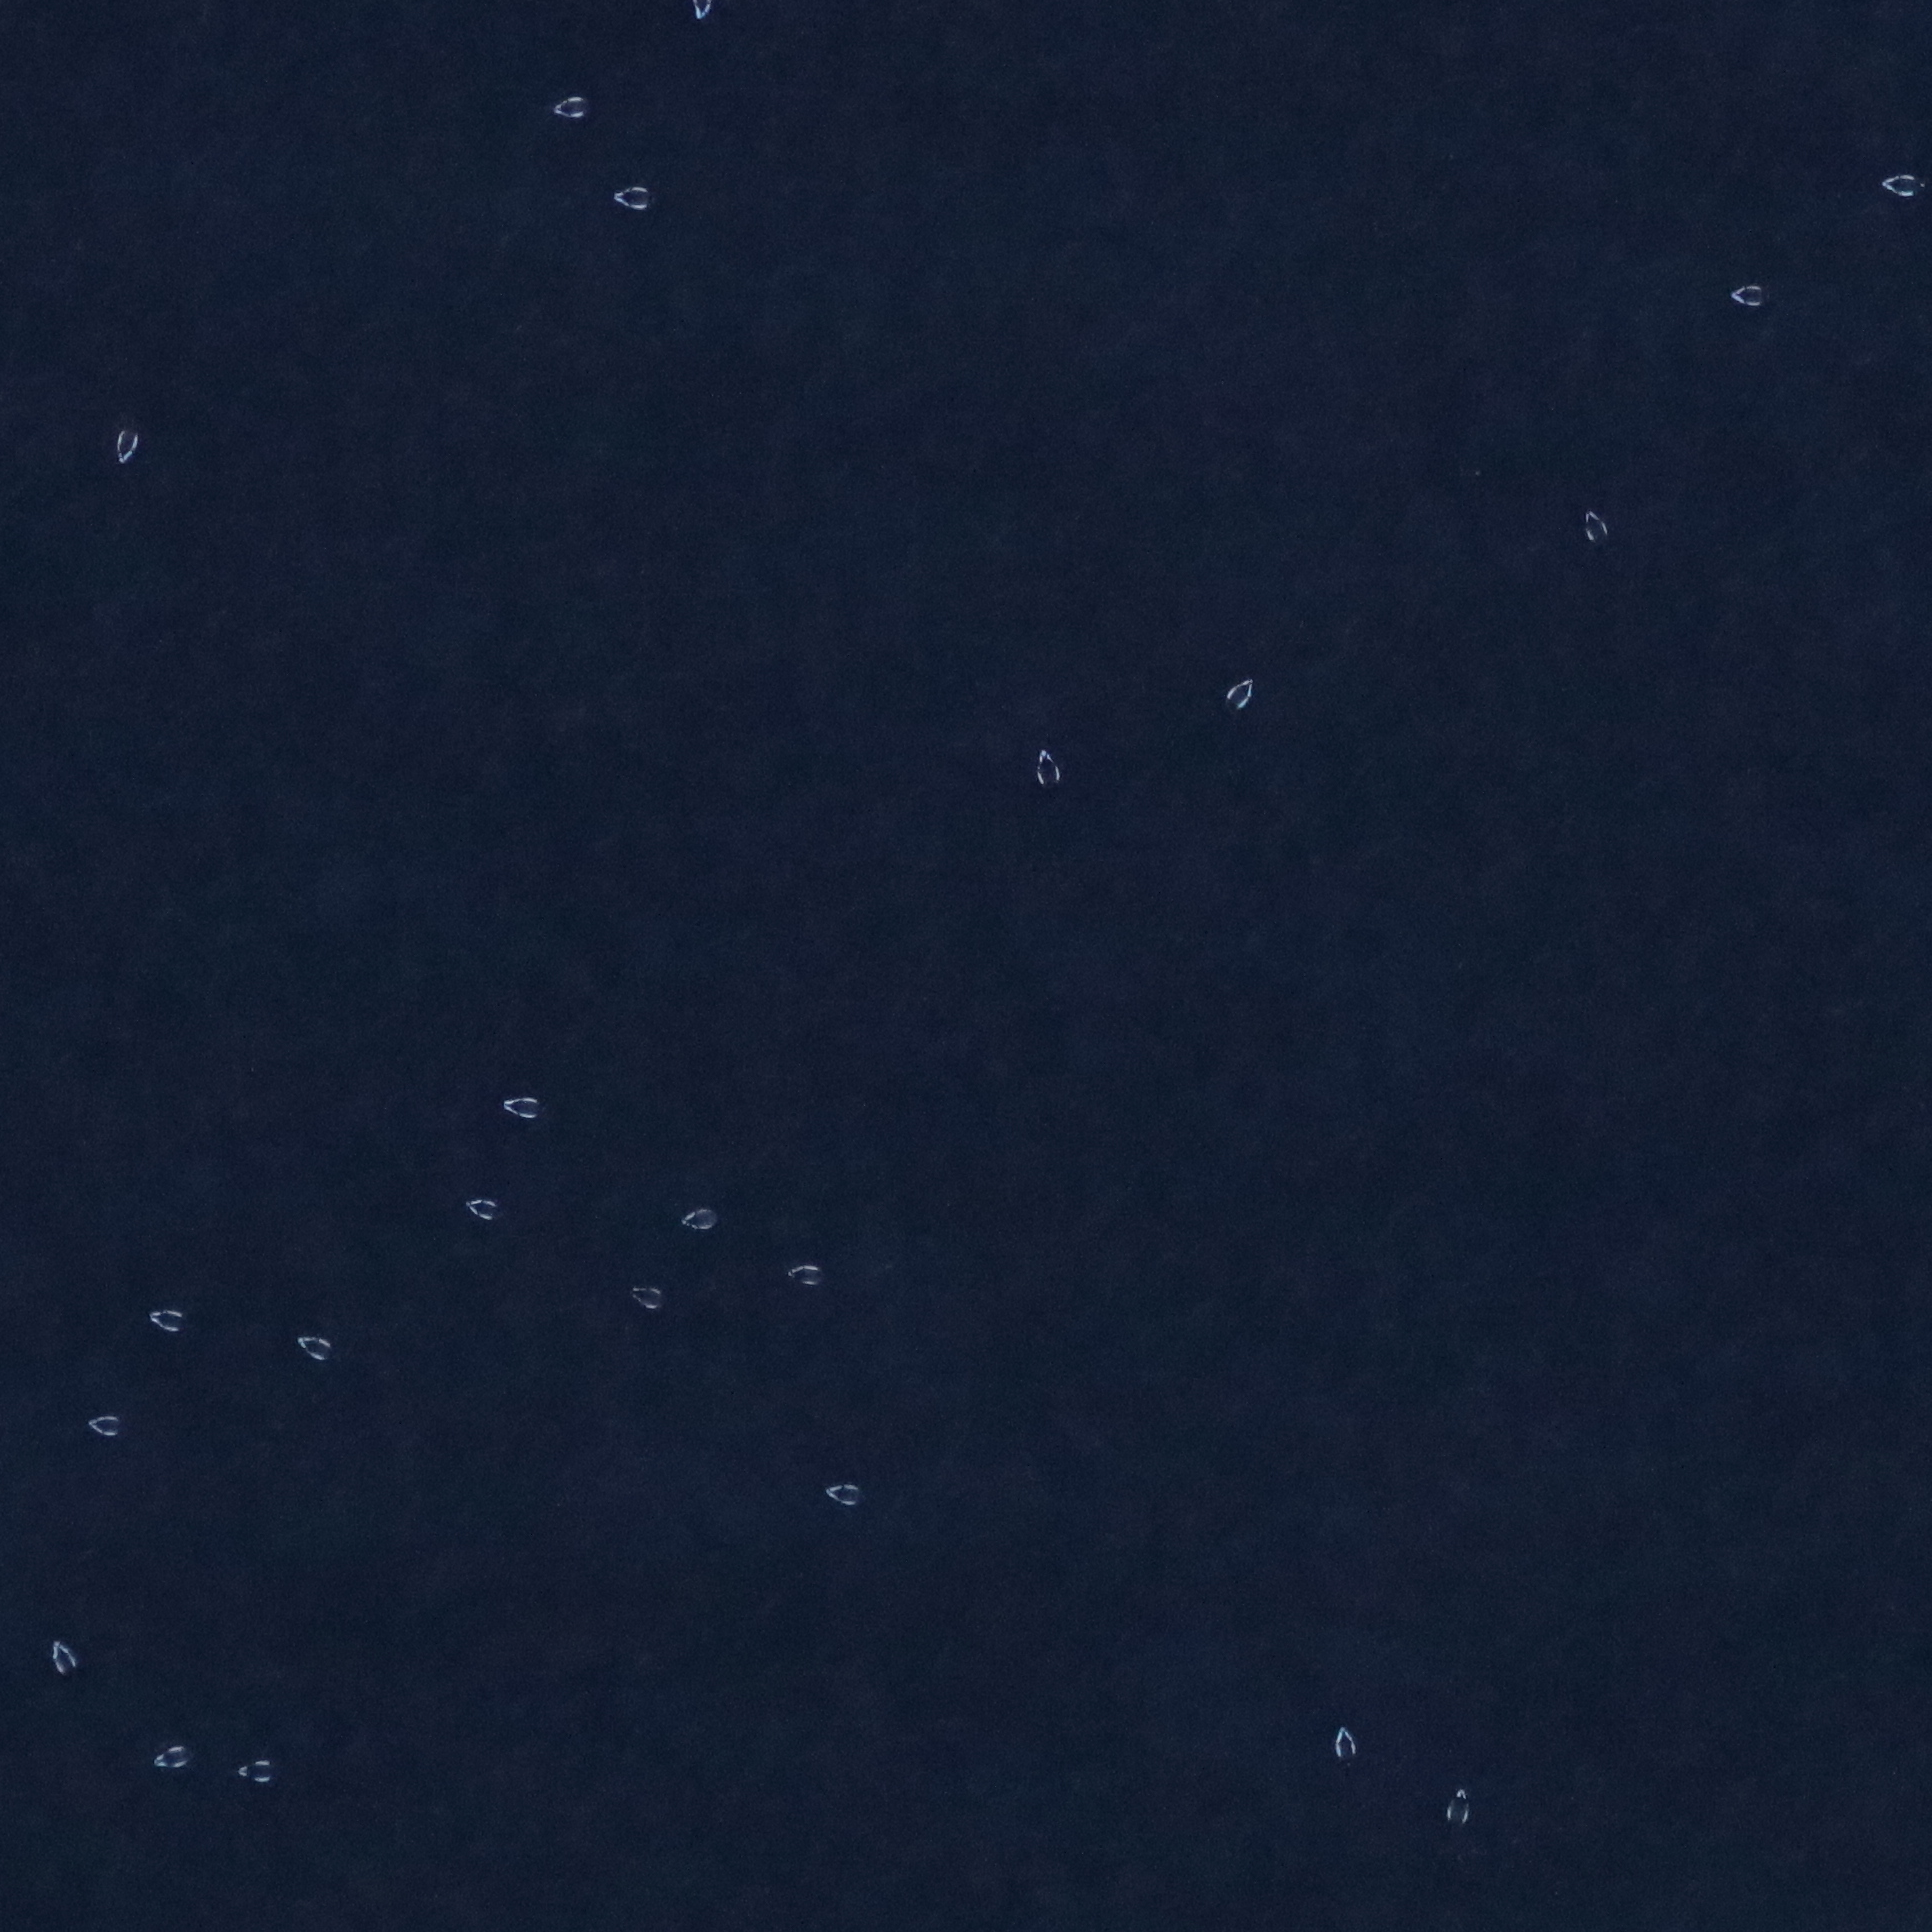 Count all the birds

22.